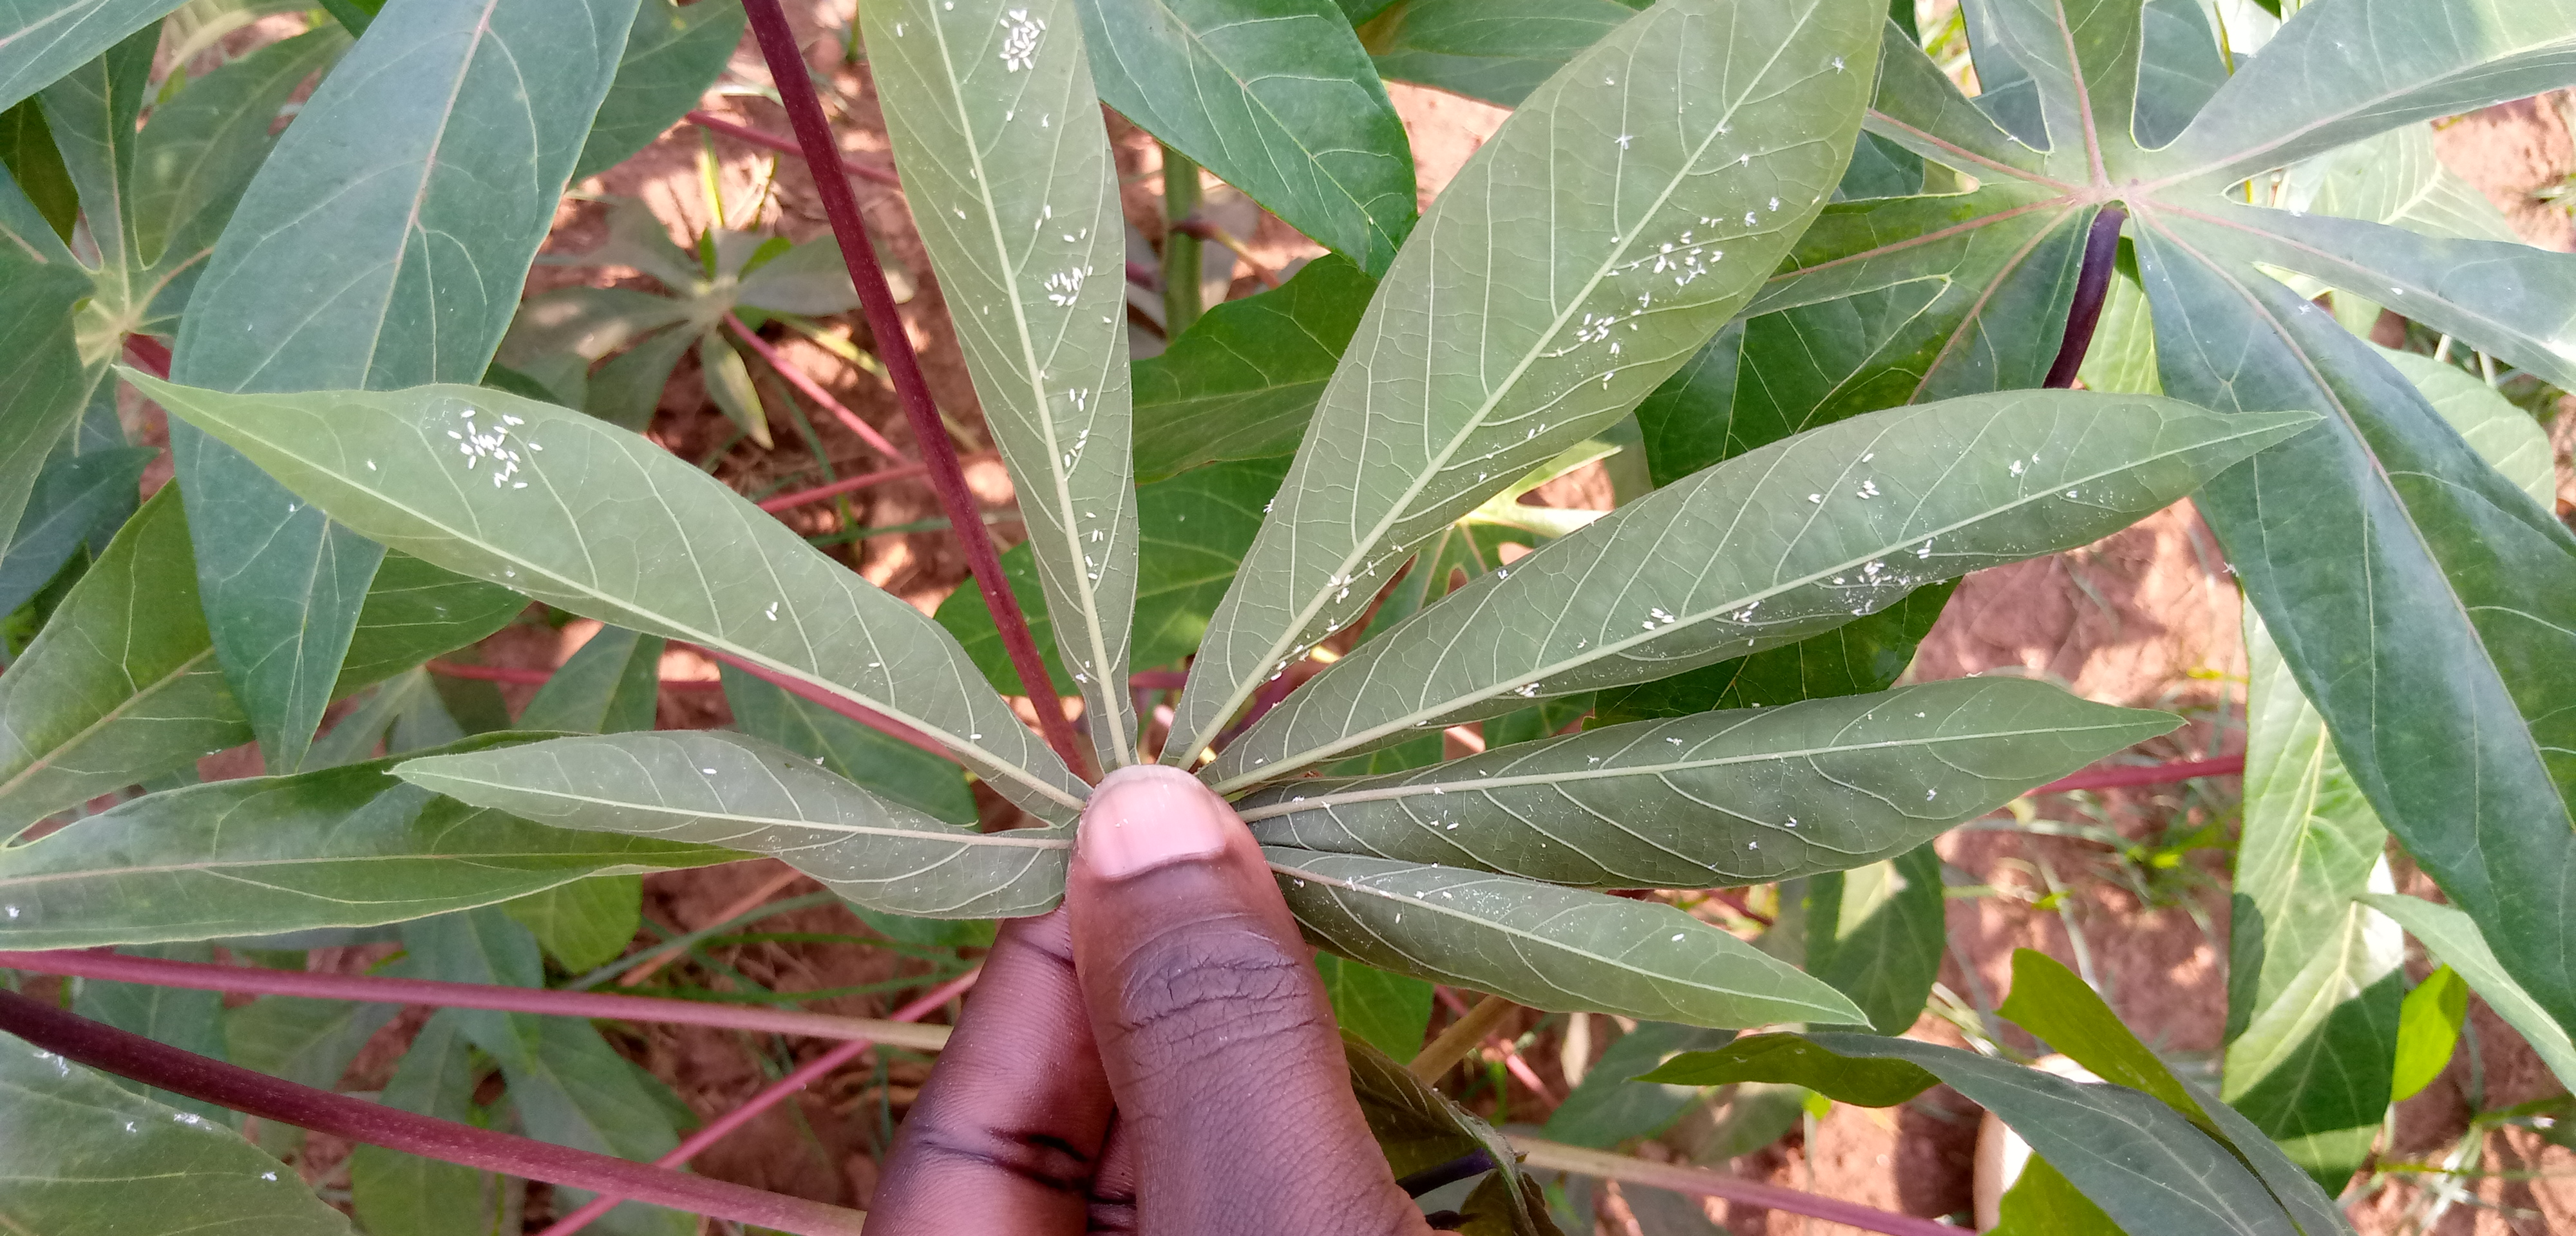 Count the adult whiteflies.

135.